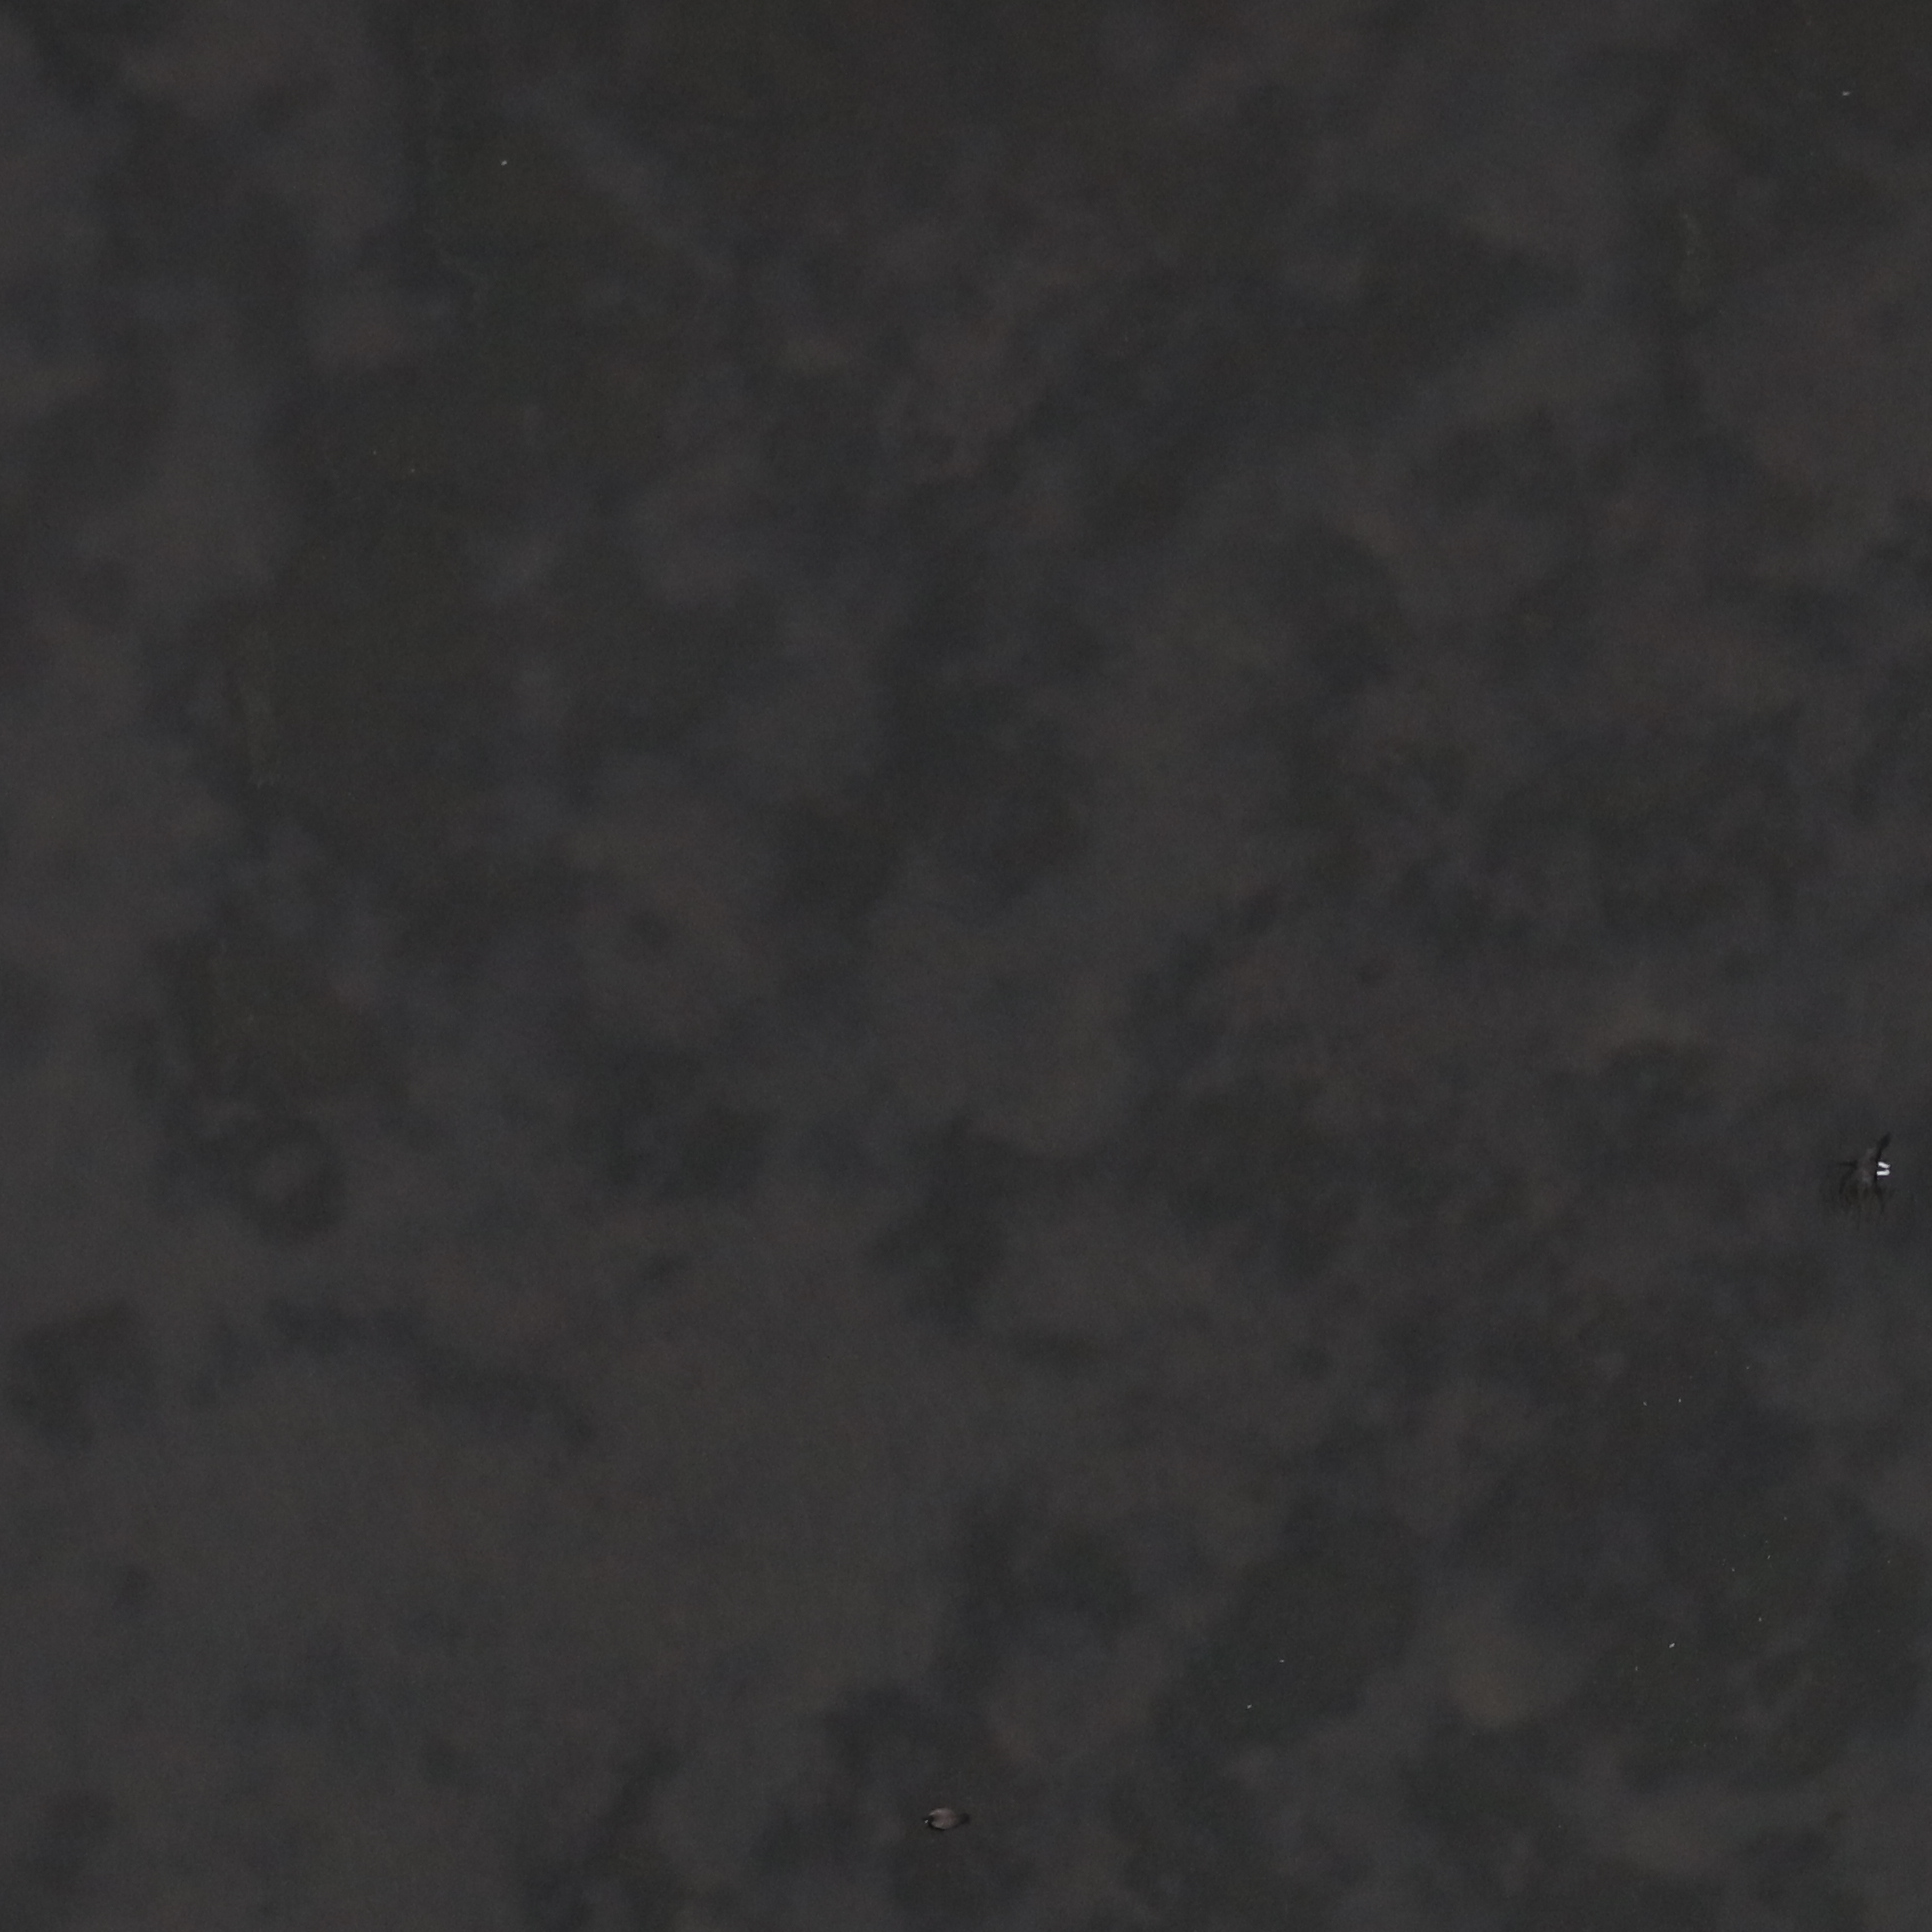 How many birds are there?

2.